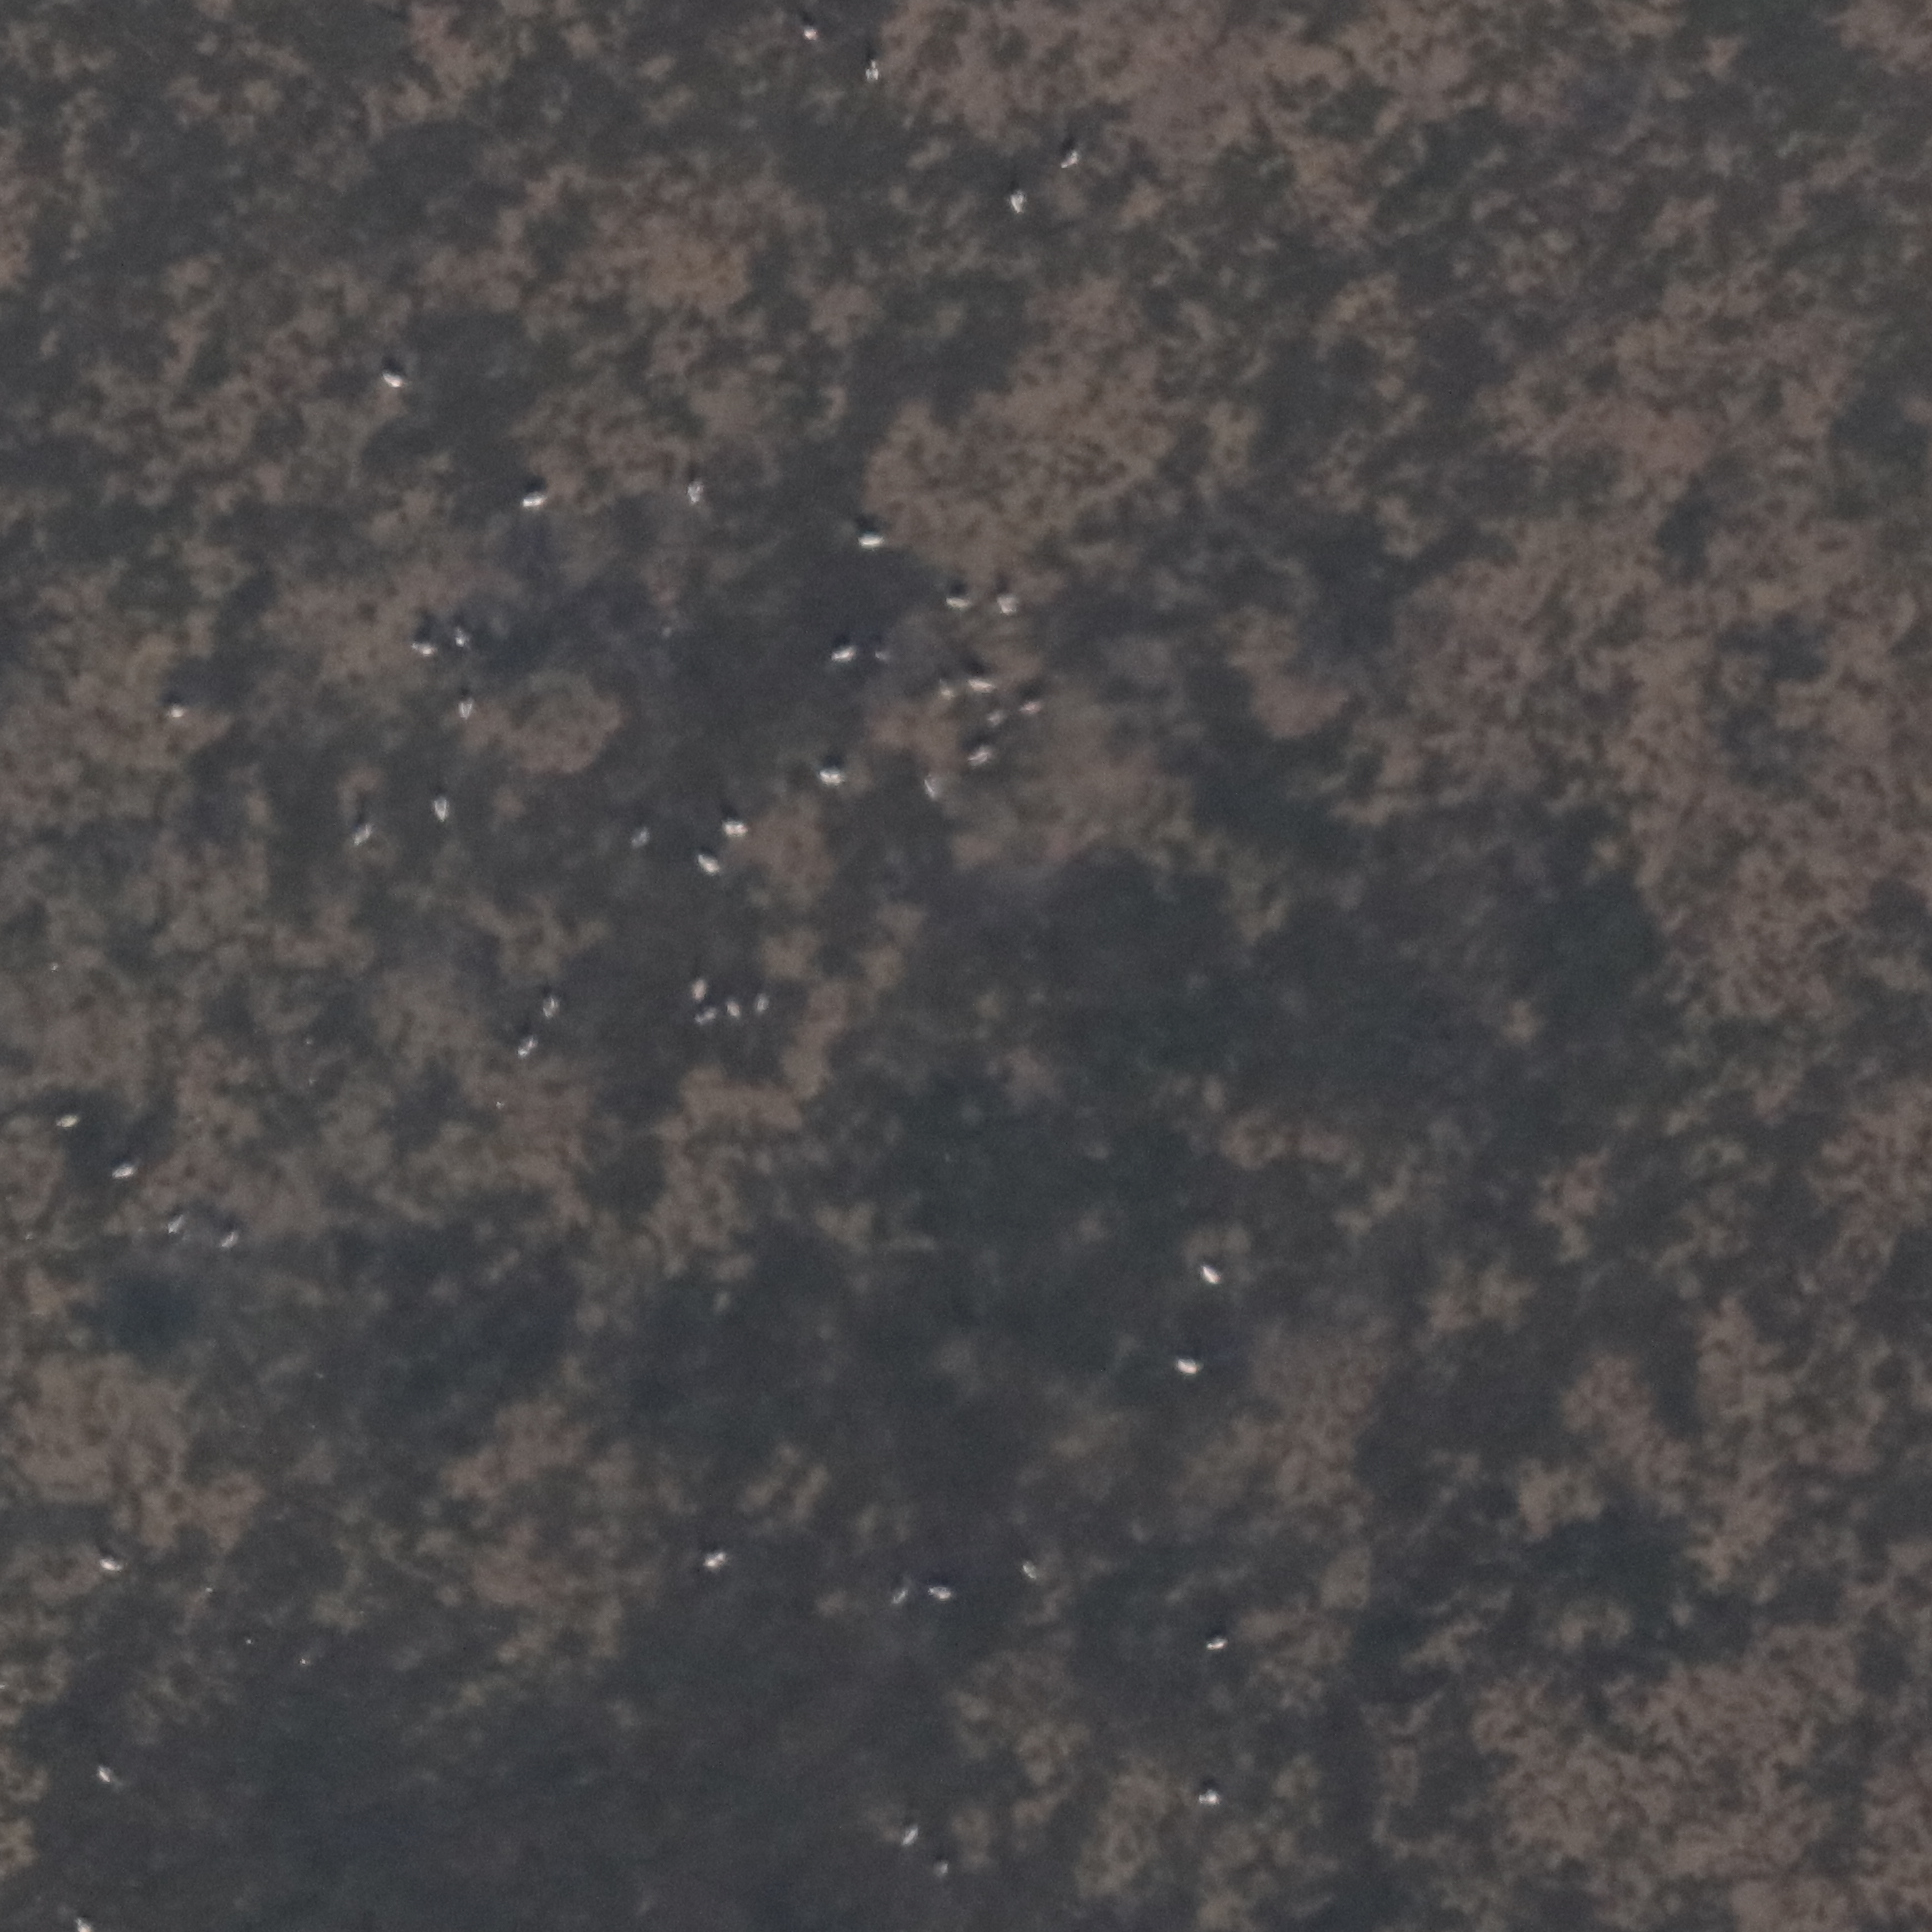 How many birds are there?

51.